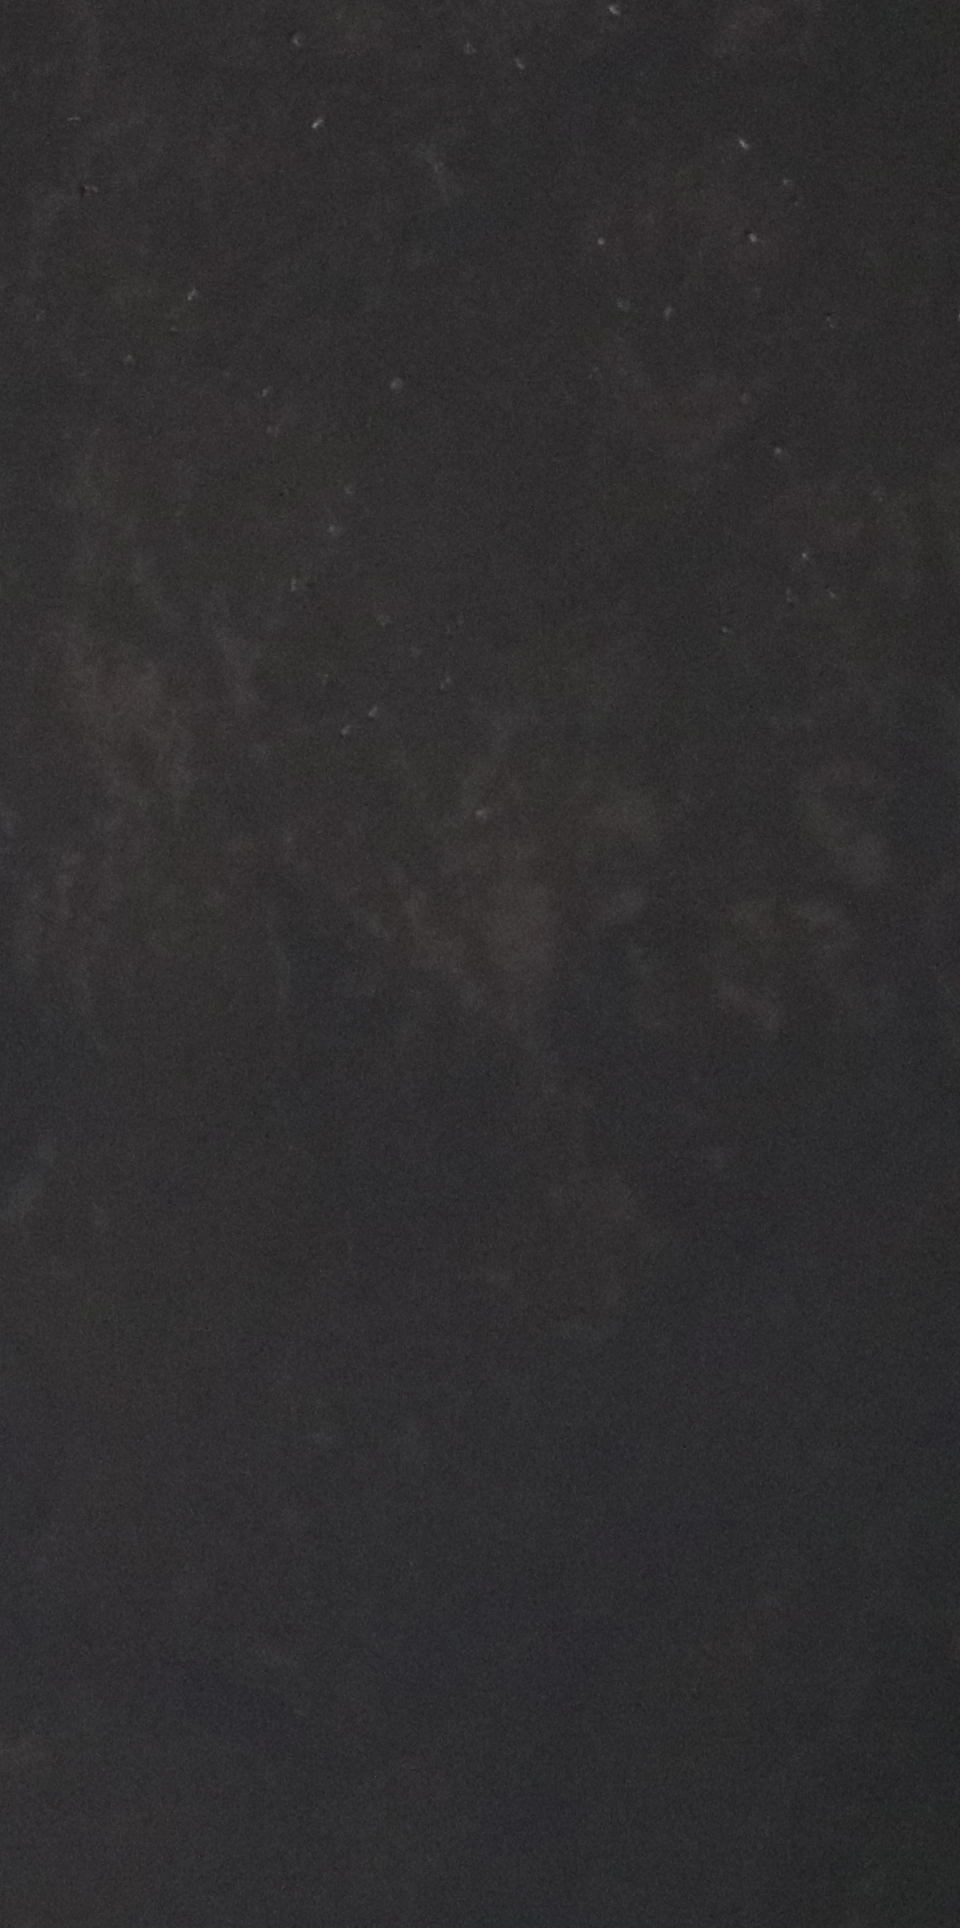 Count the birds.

43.